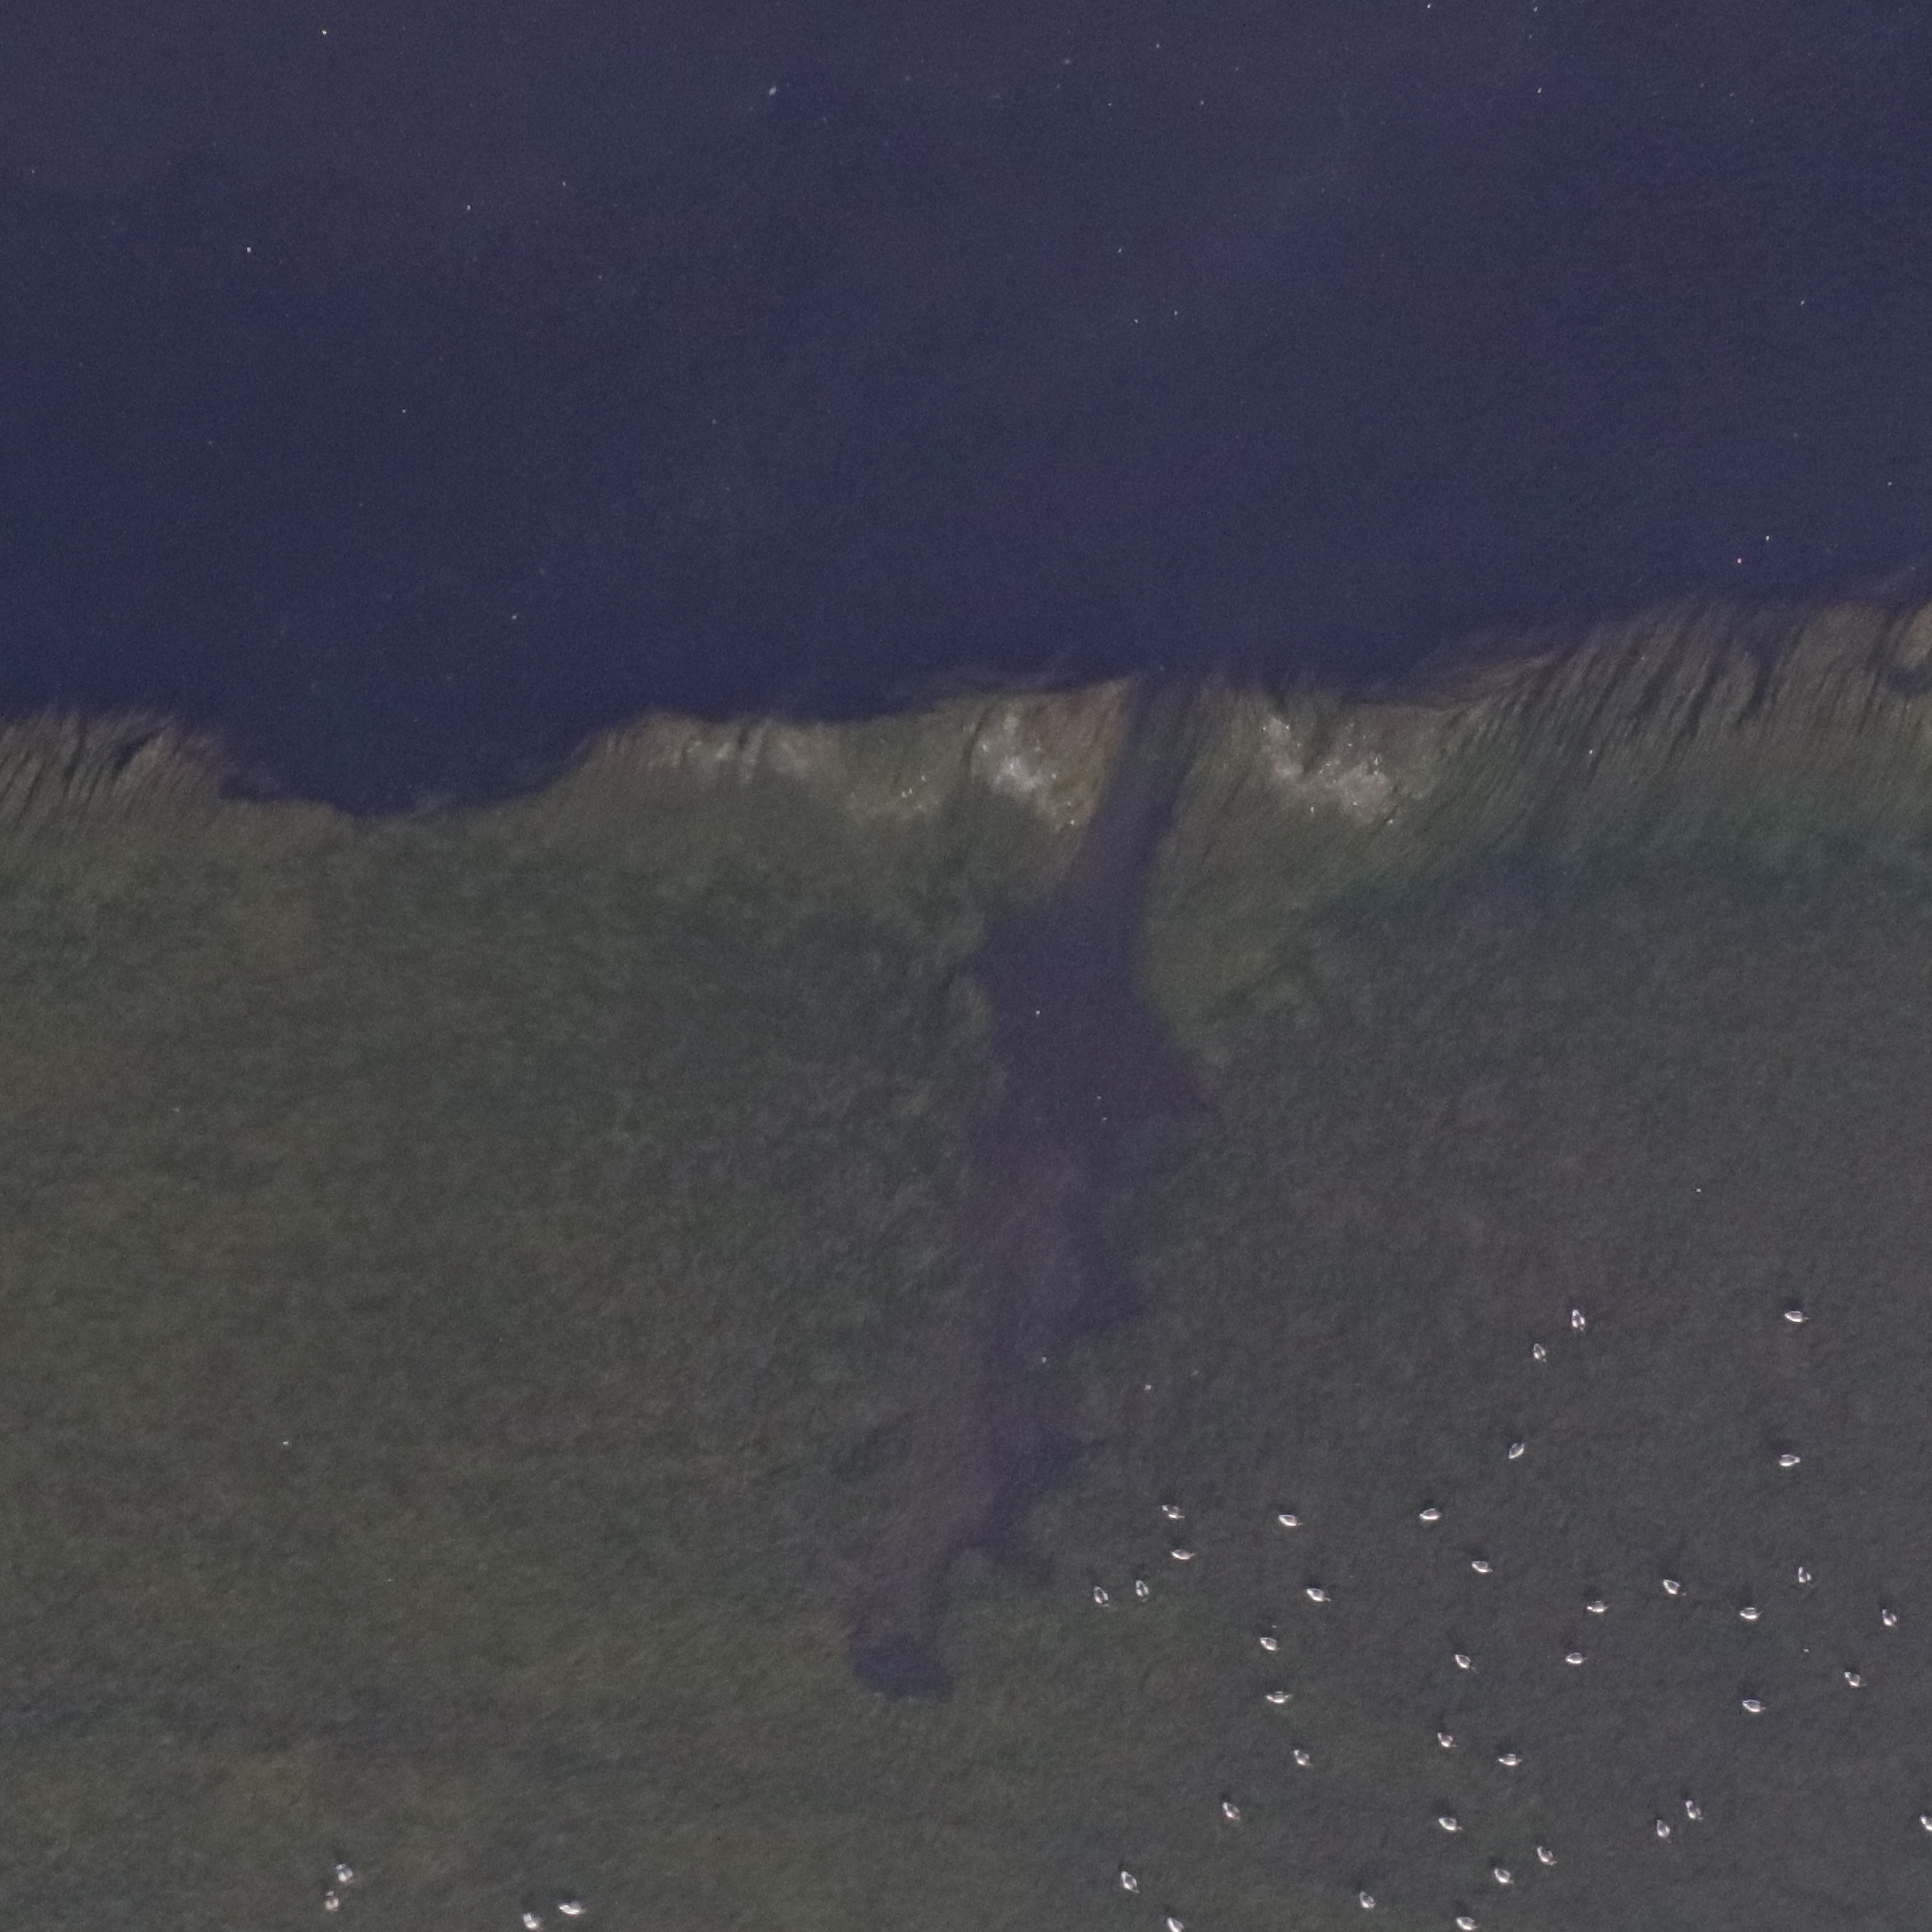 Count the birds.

41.